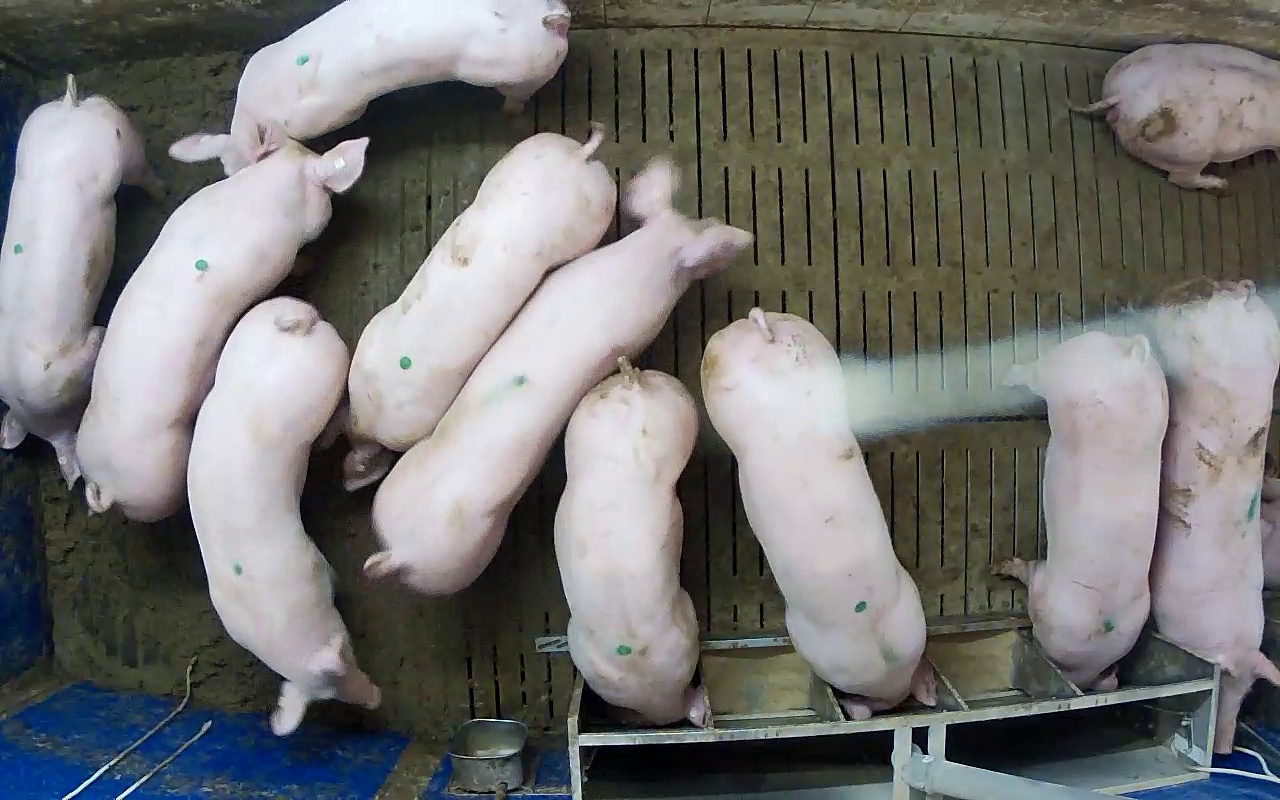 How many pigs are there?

11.